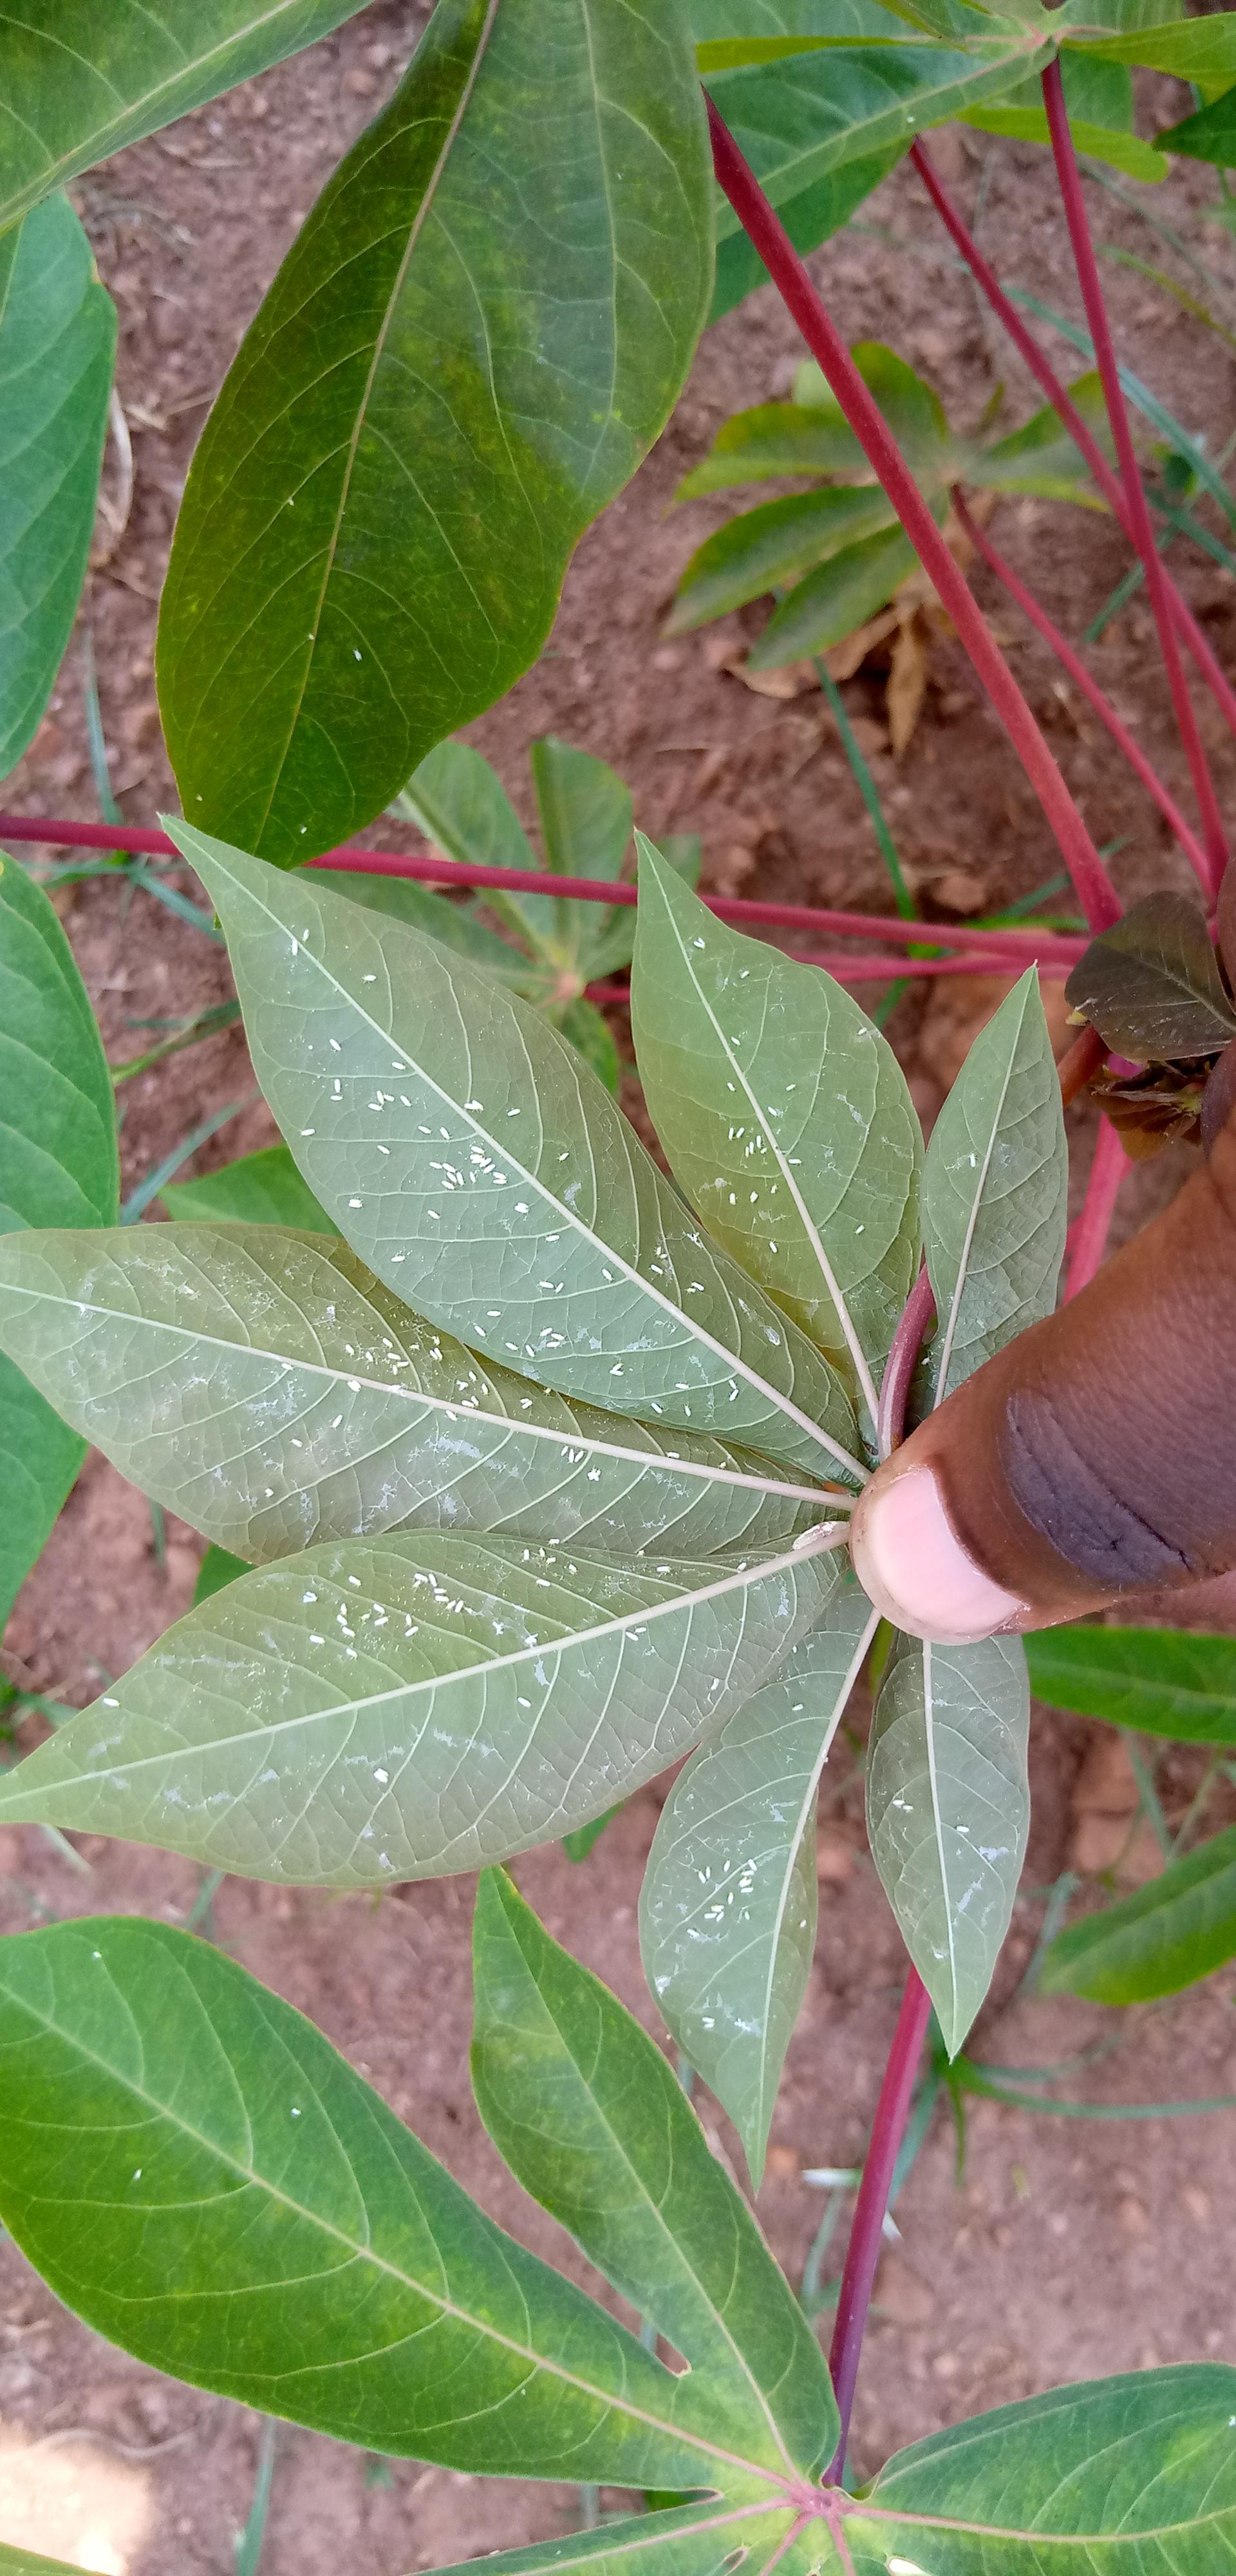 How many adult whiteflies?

170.